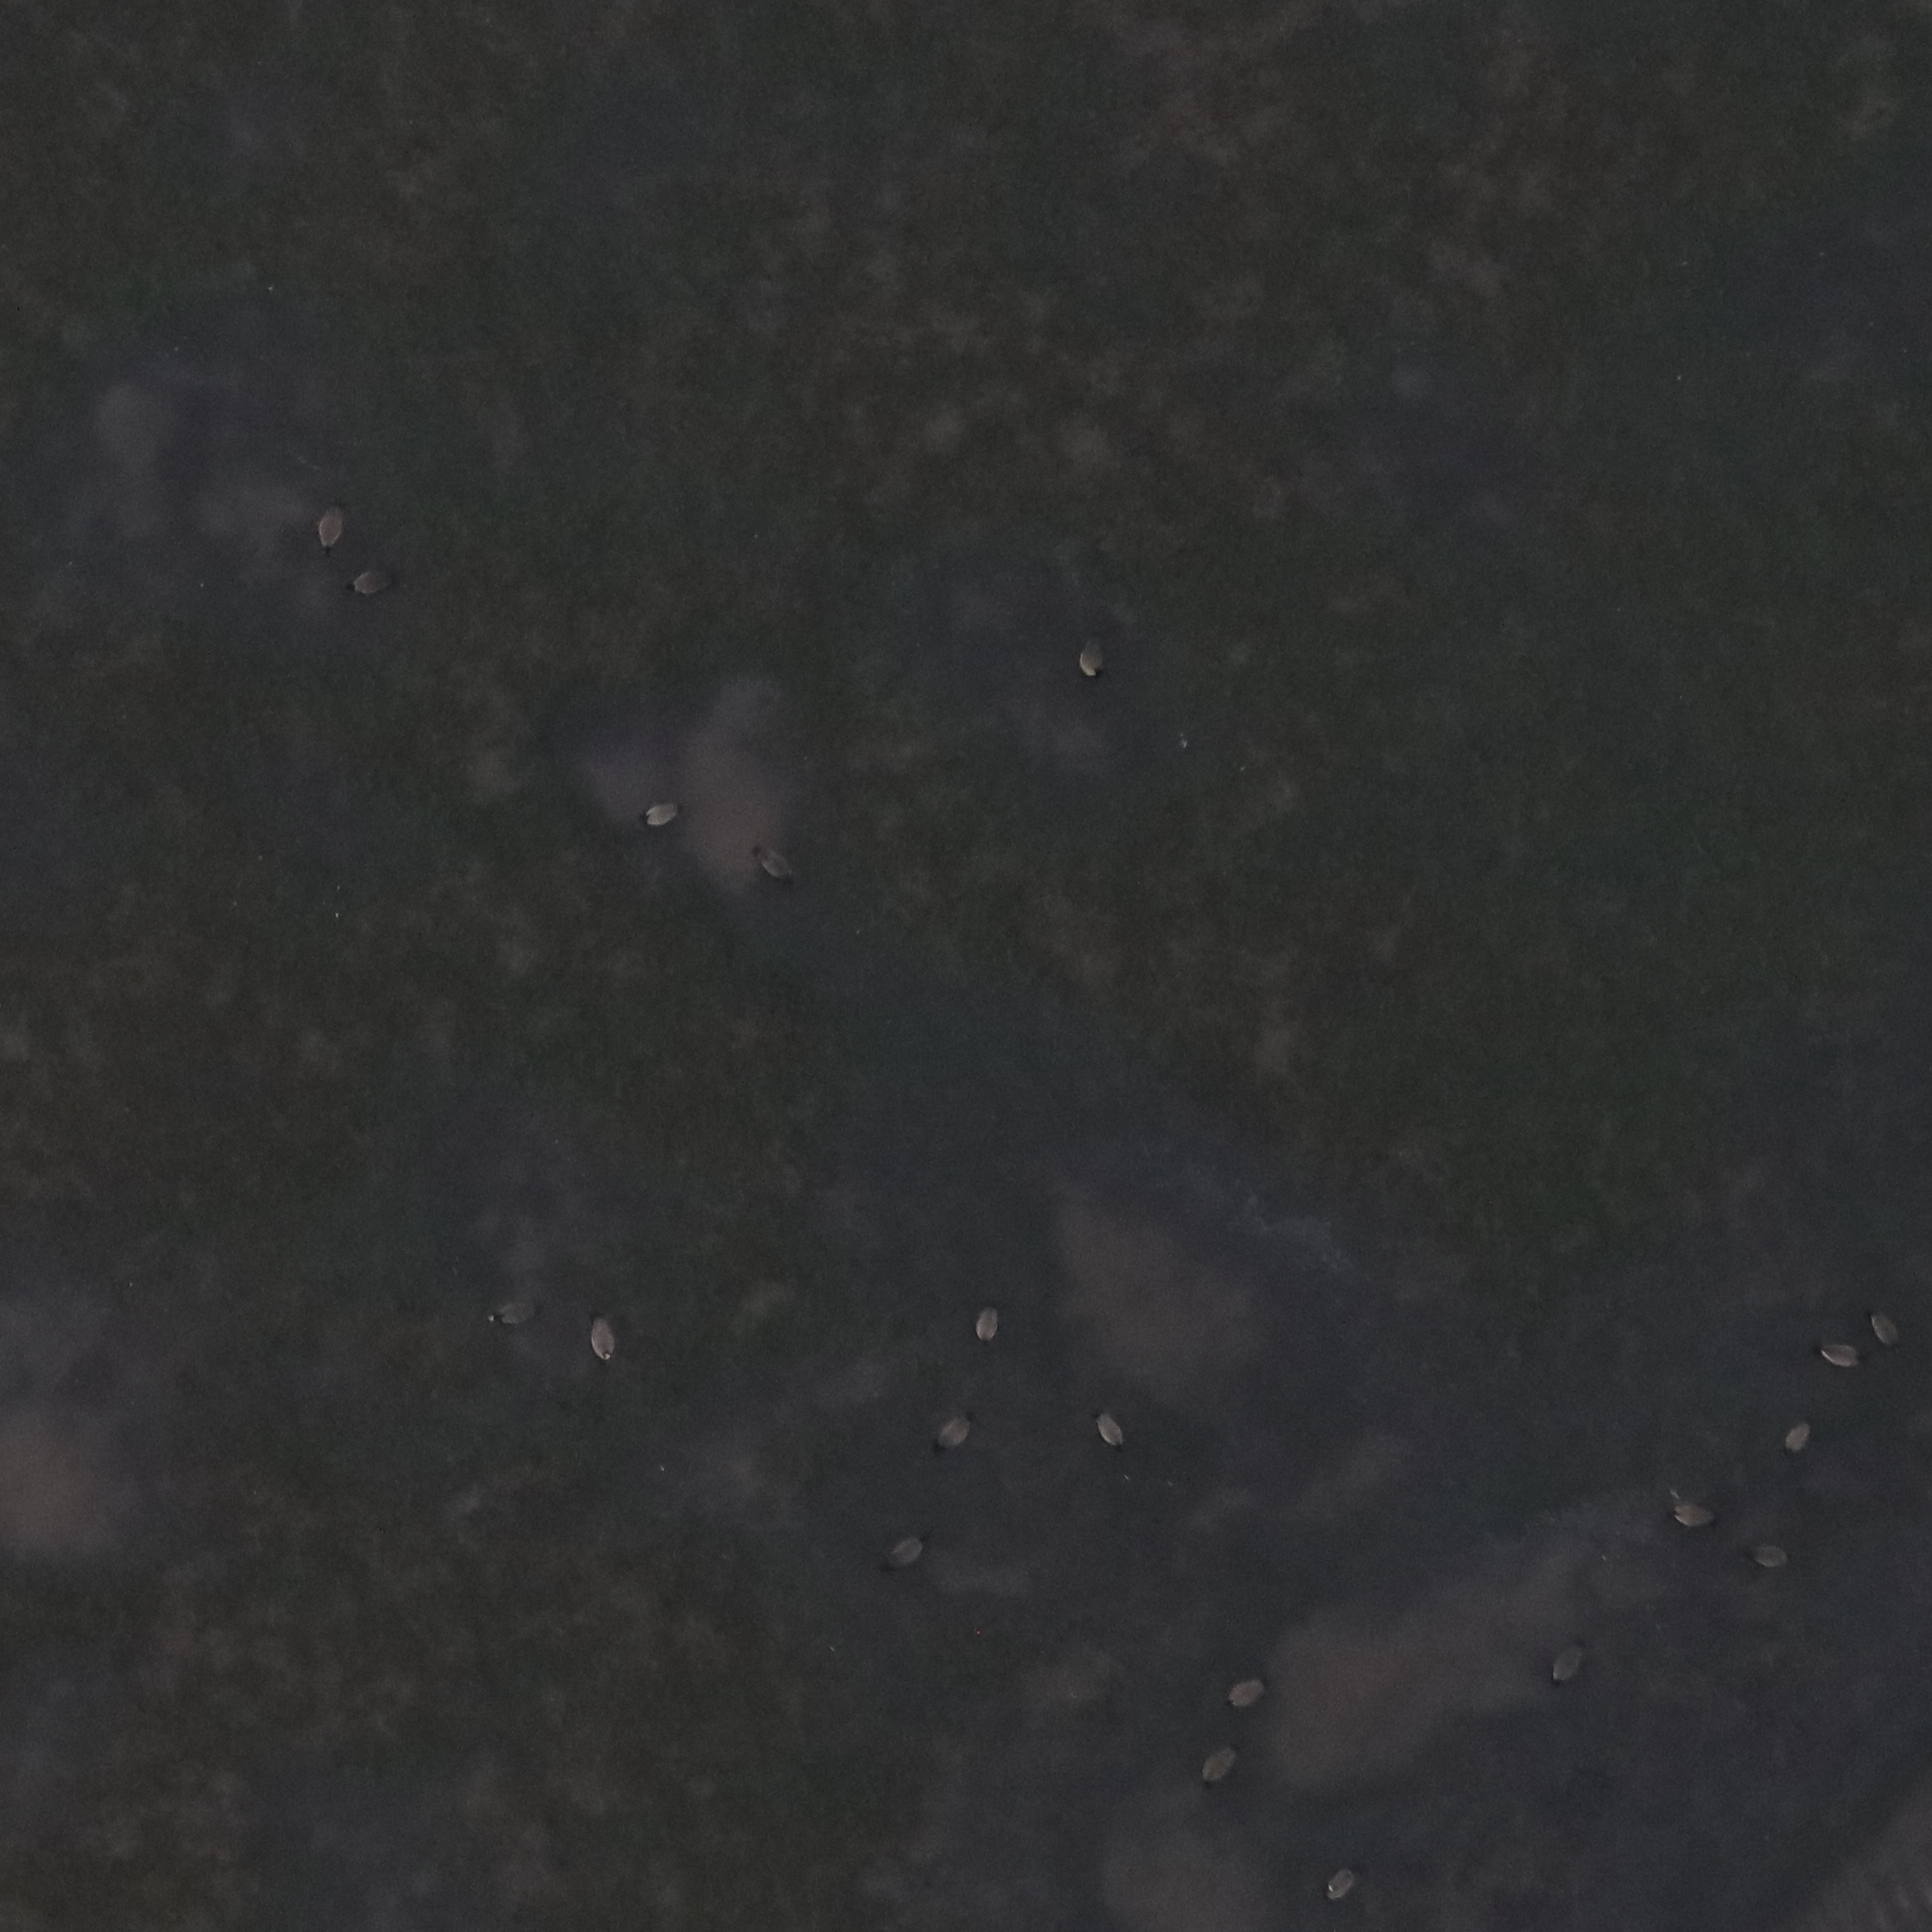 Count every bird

20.